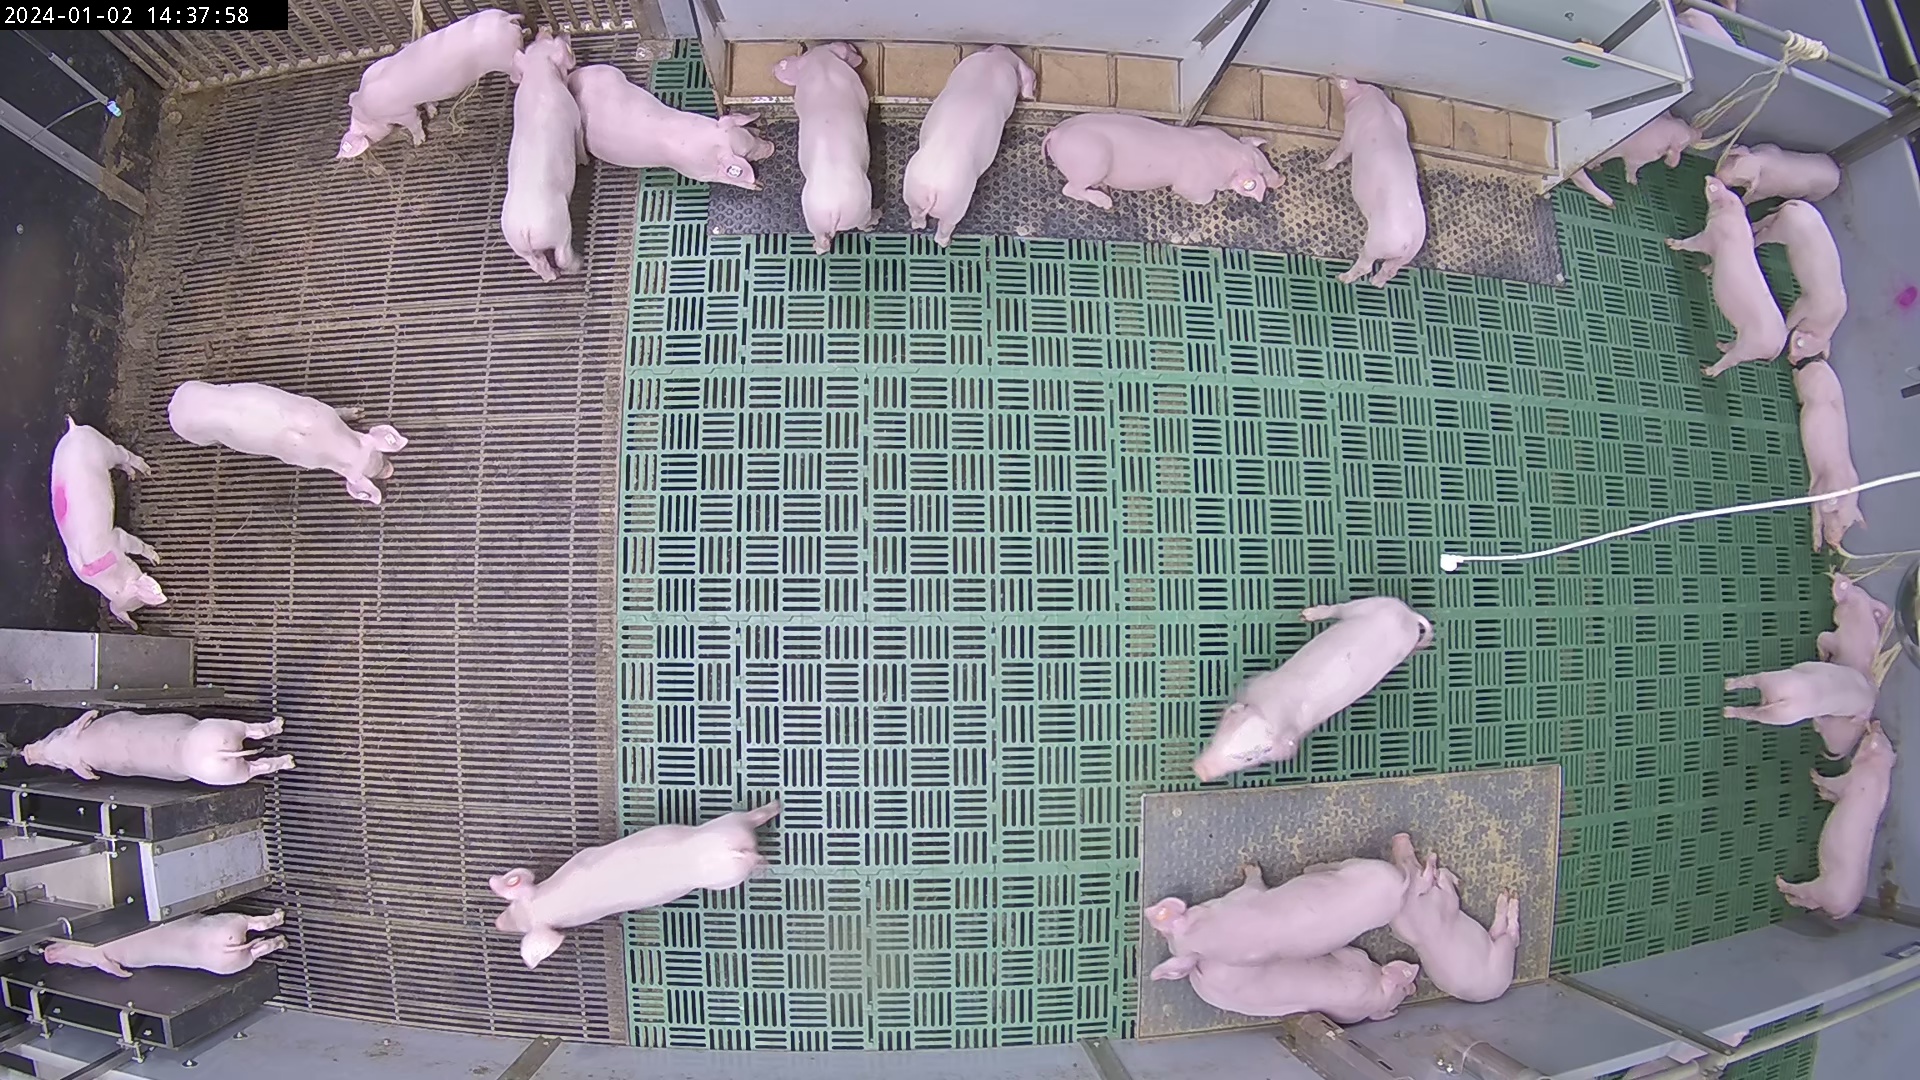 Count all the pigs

25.